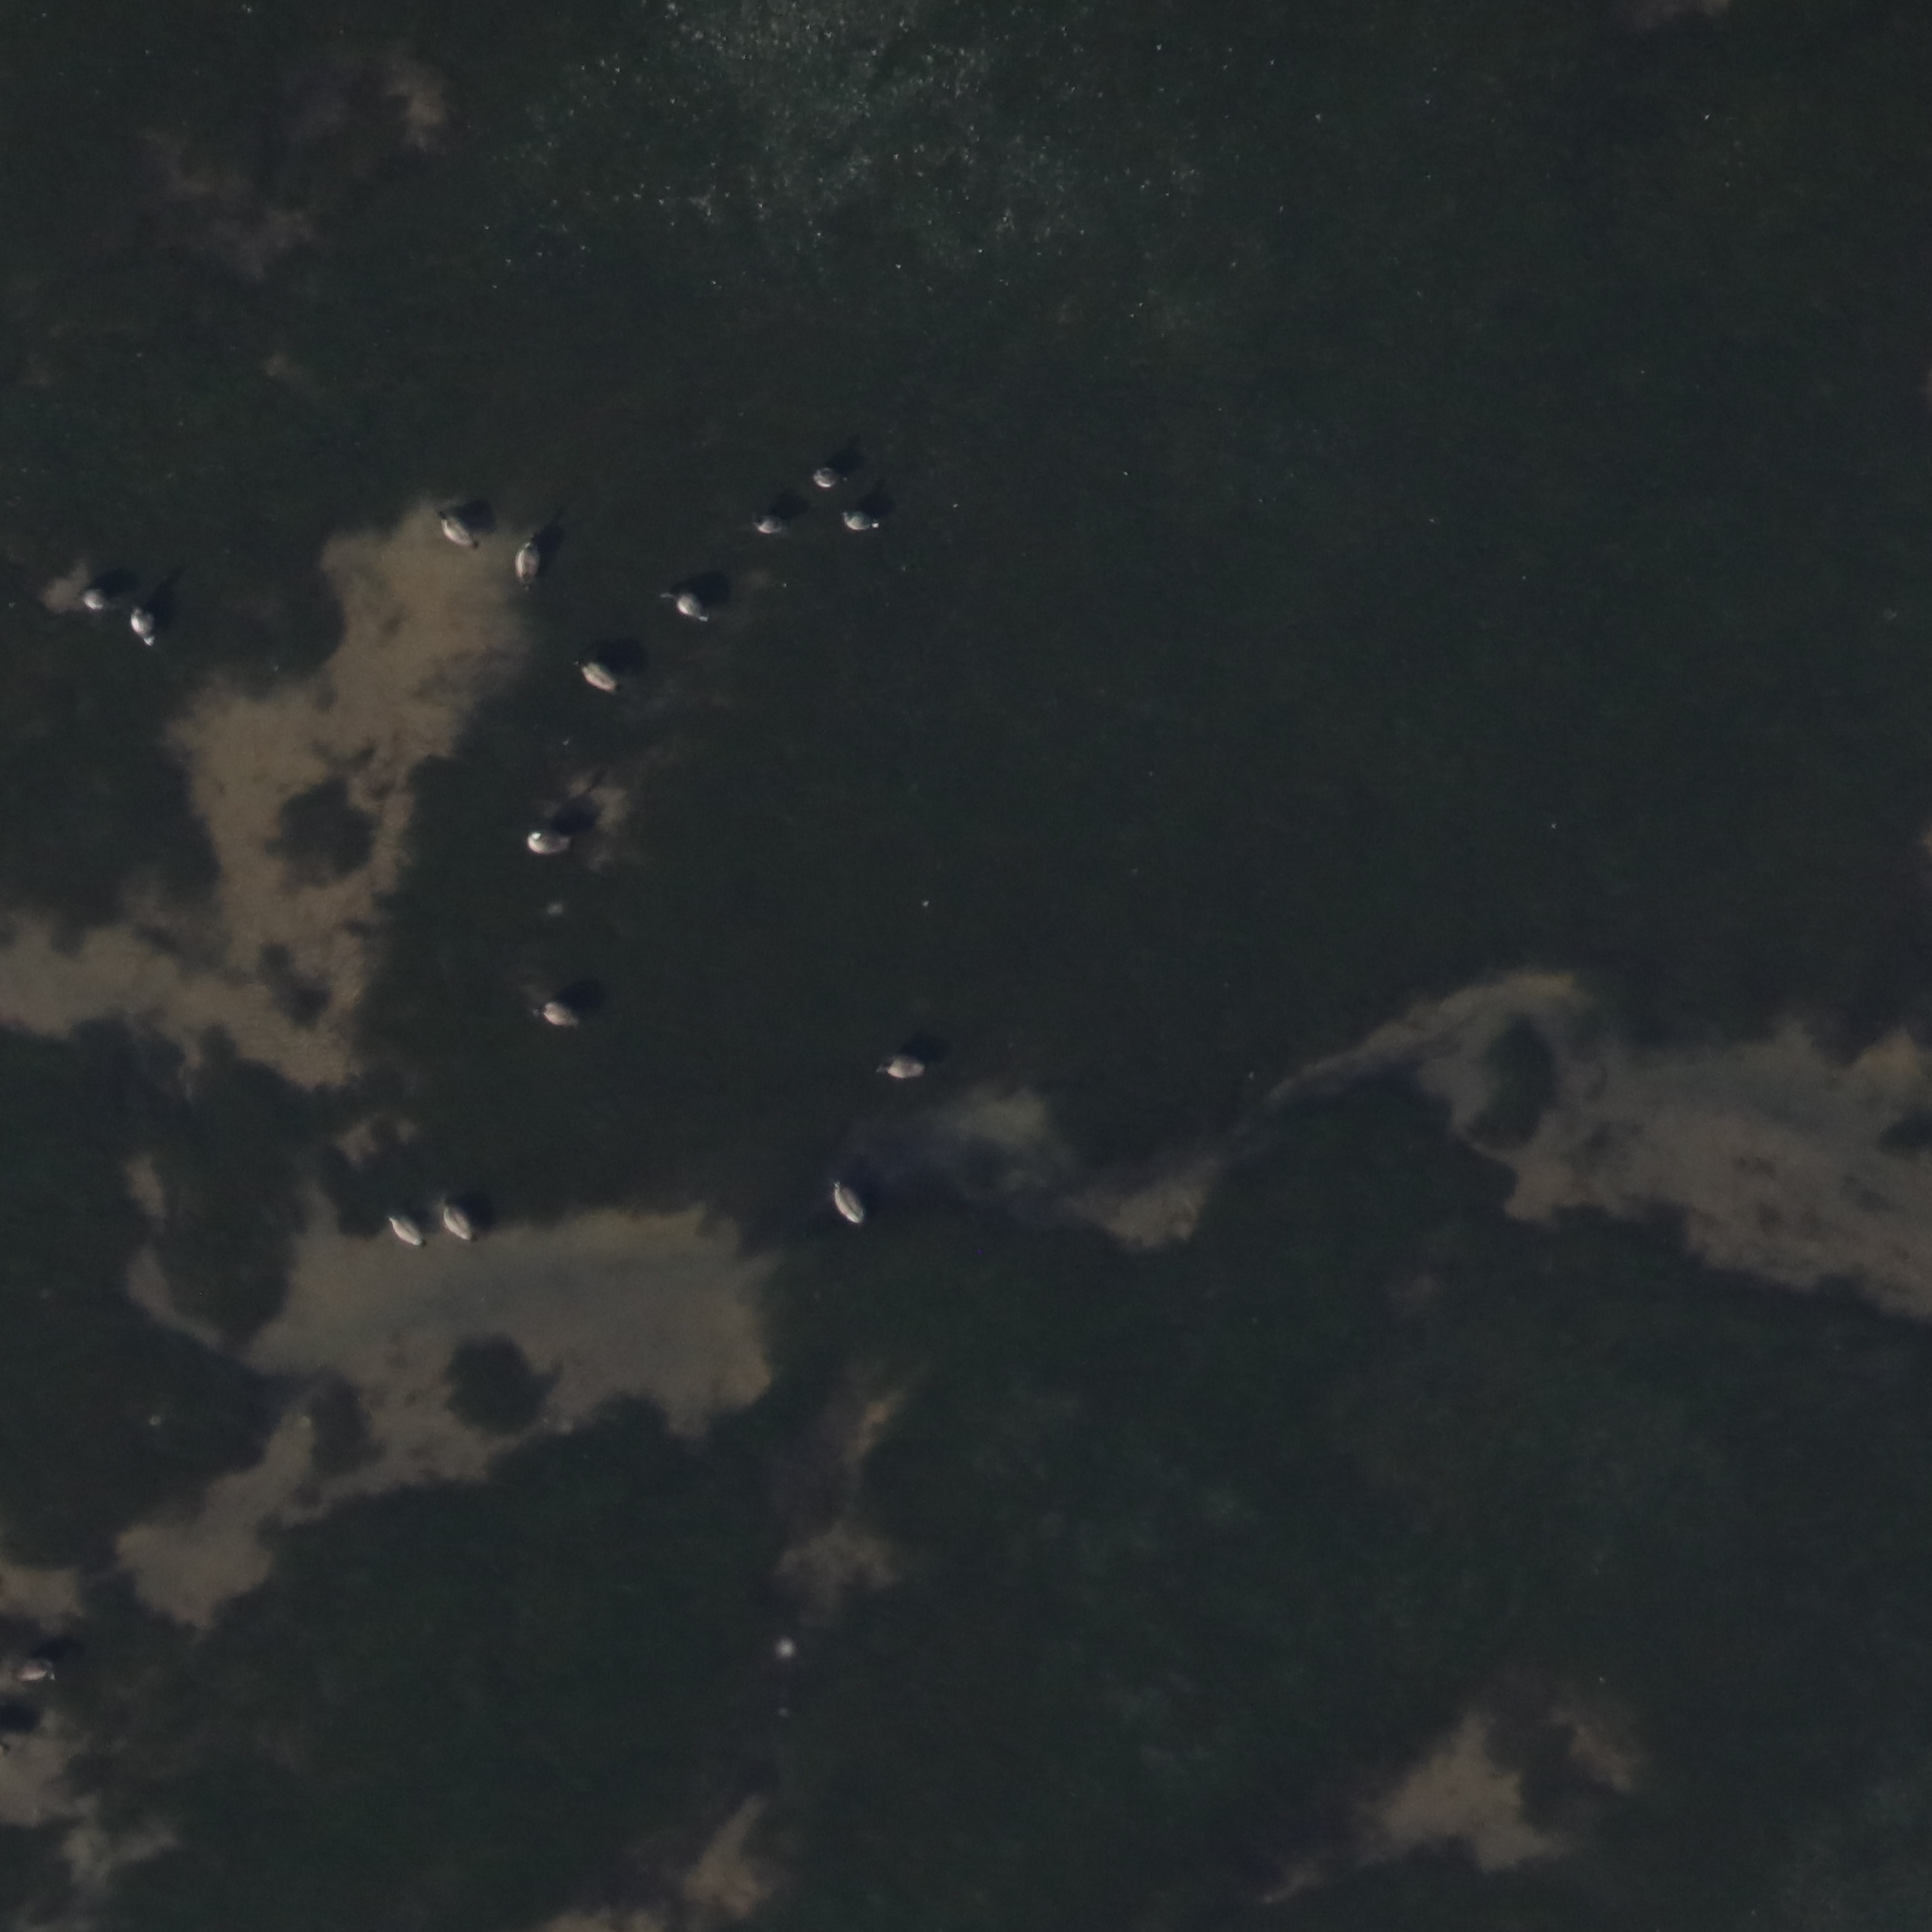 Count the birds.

16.